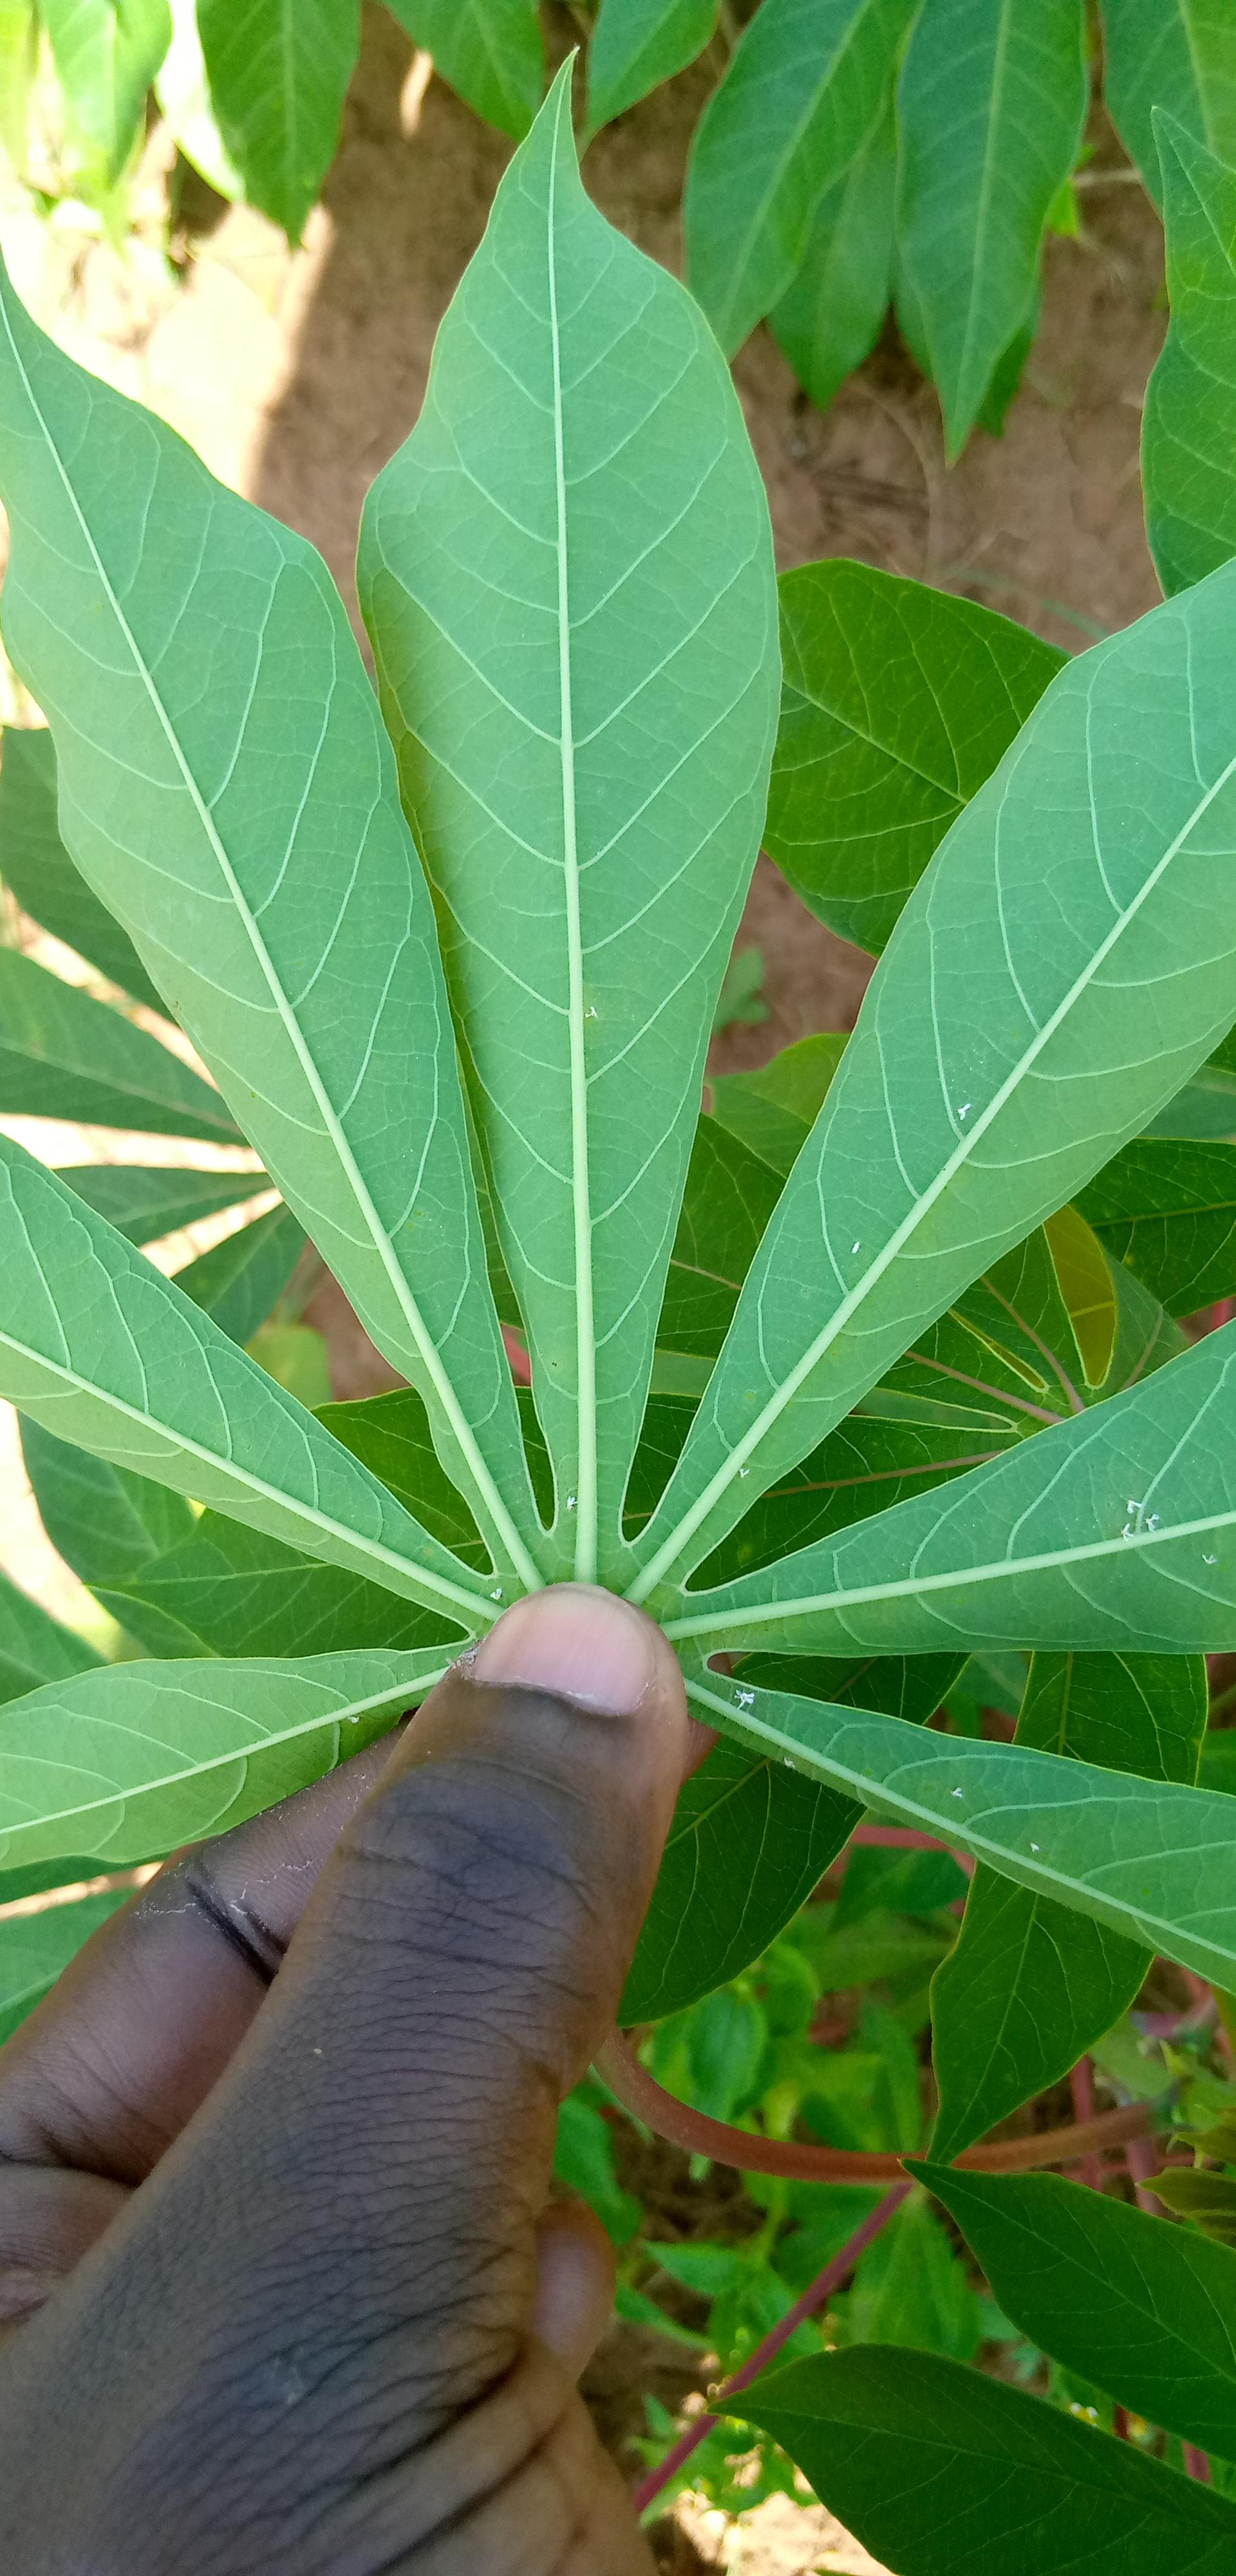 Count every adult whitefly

15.